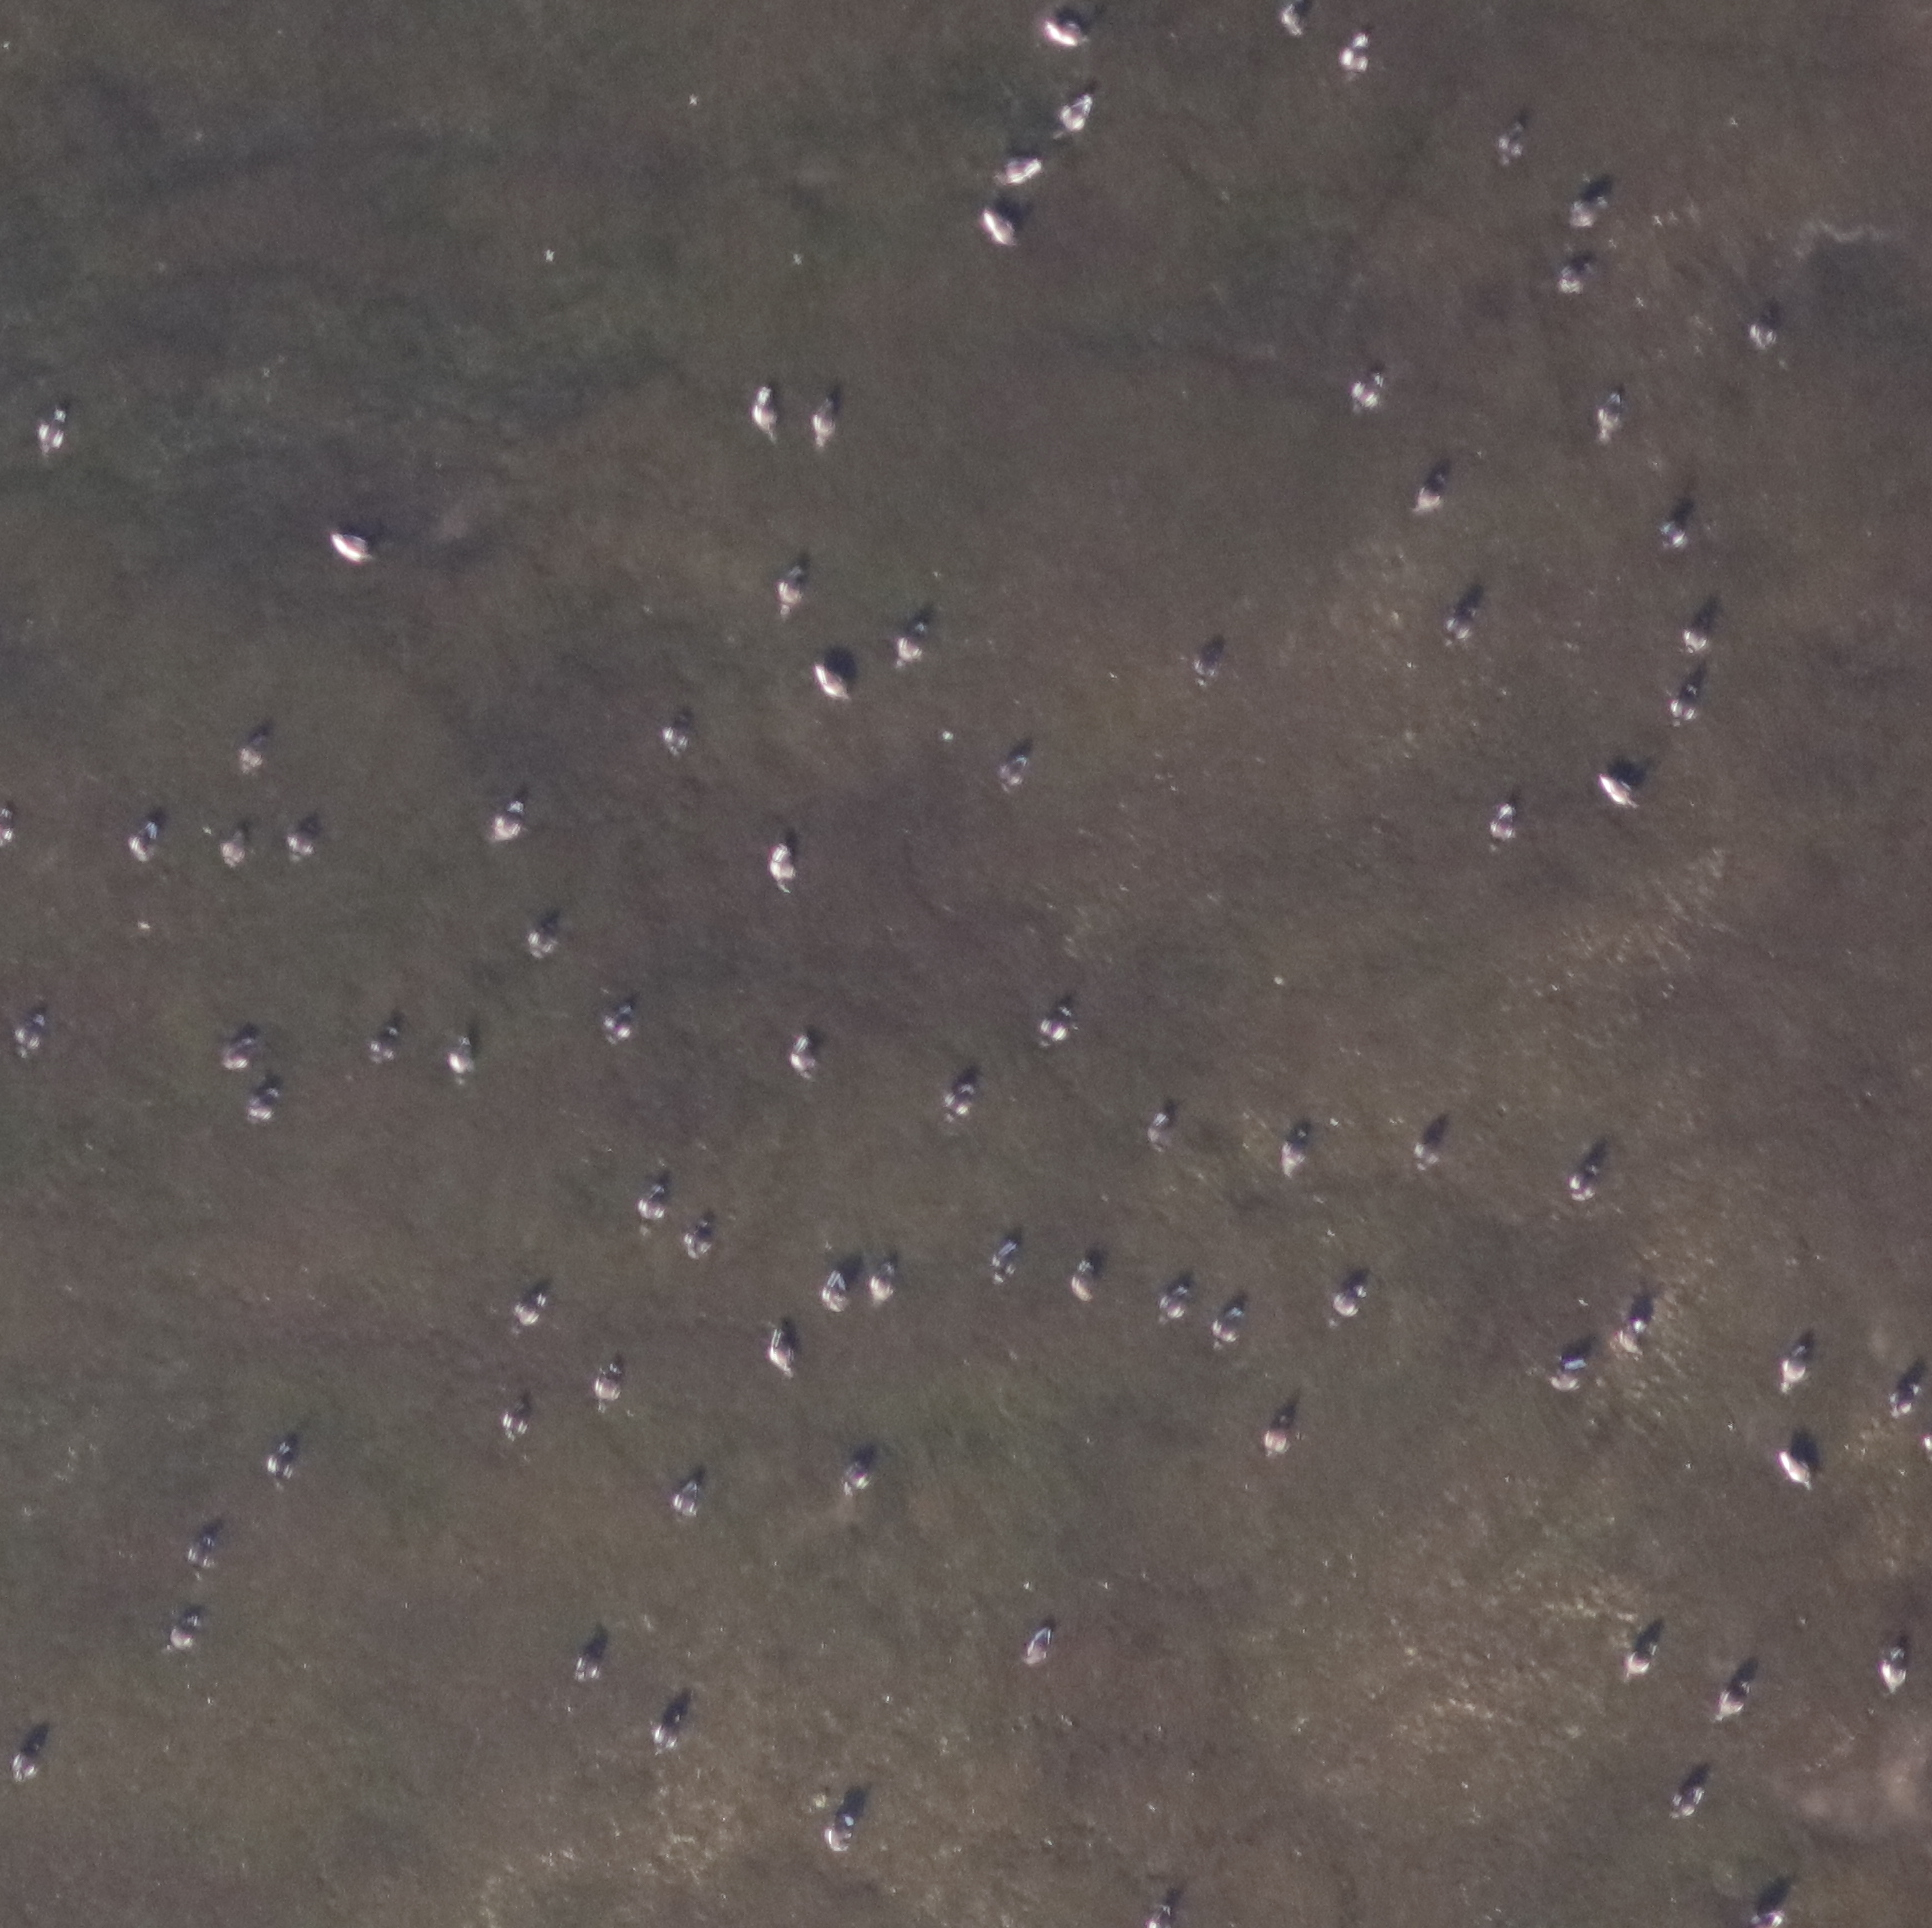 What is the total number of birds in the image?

84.